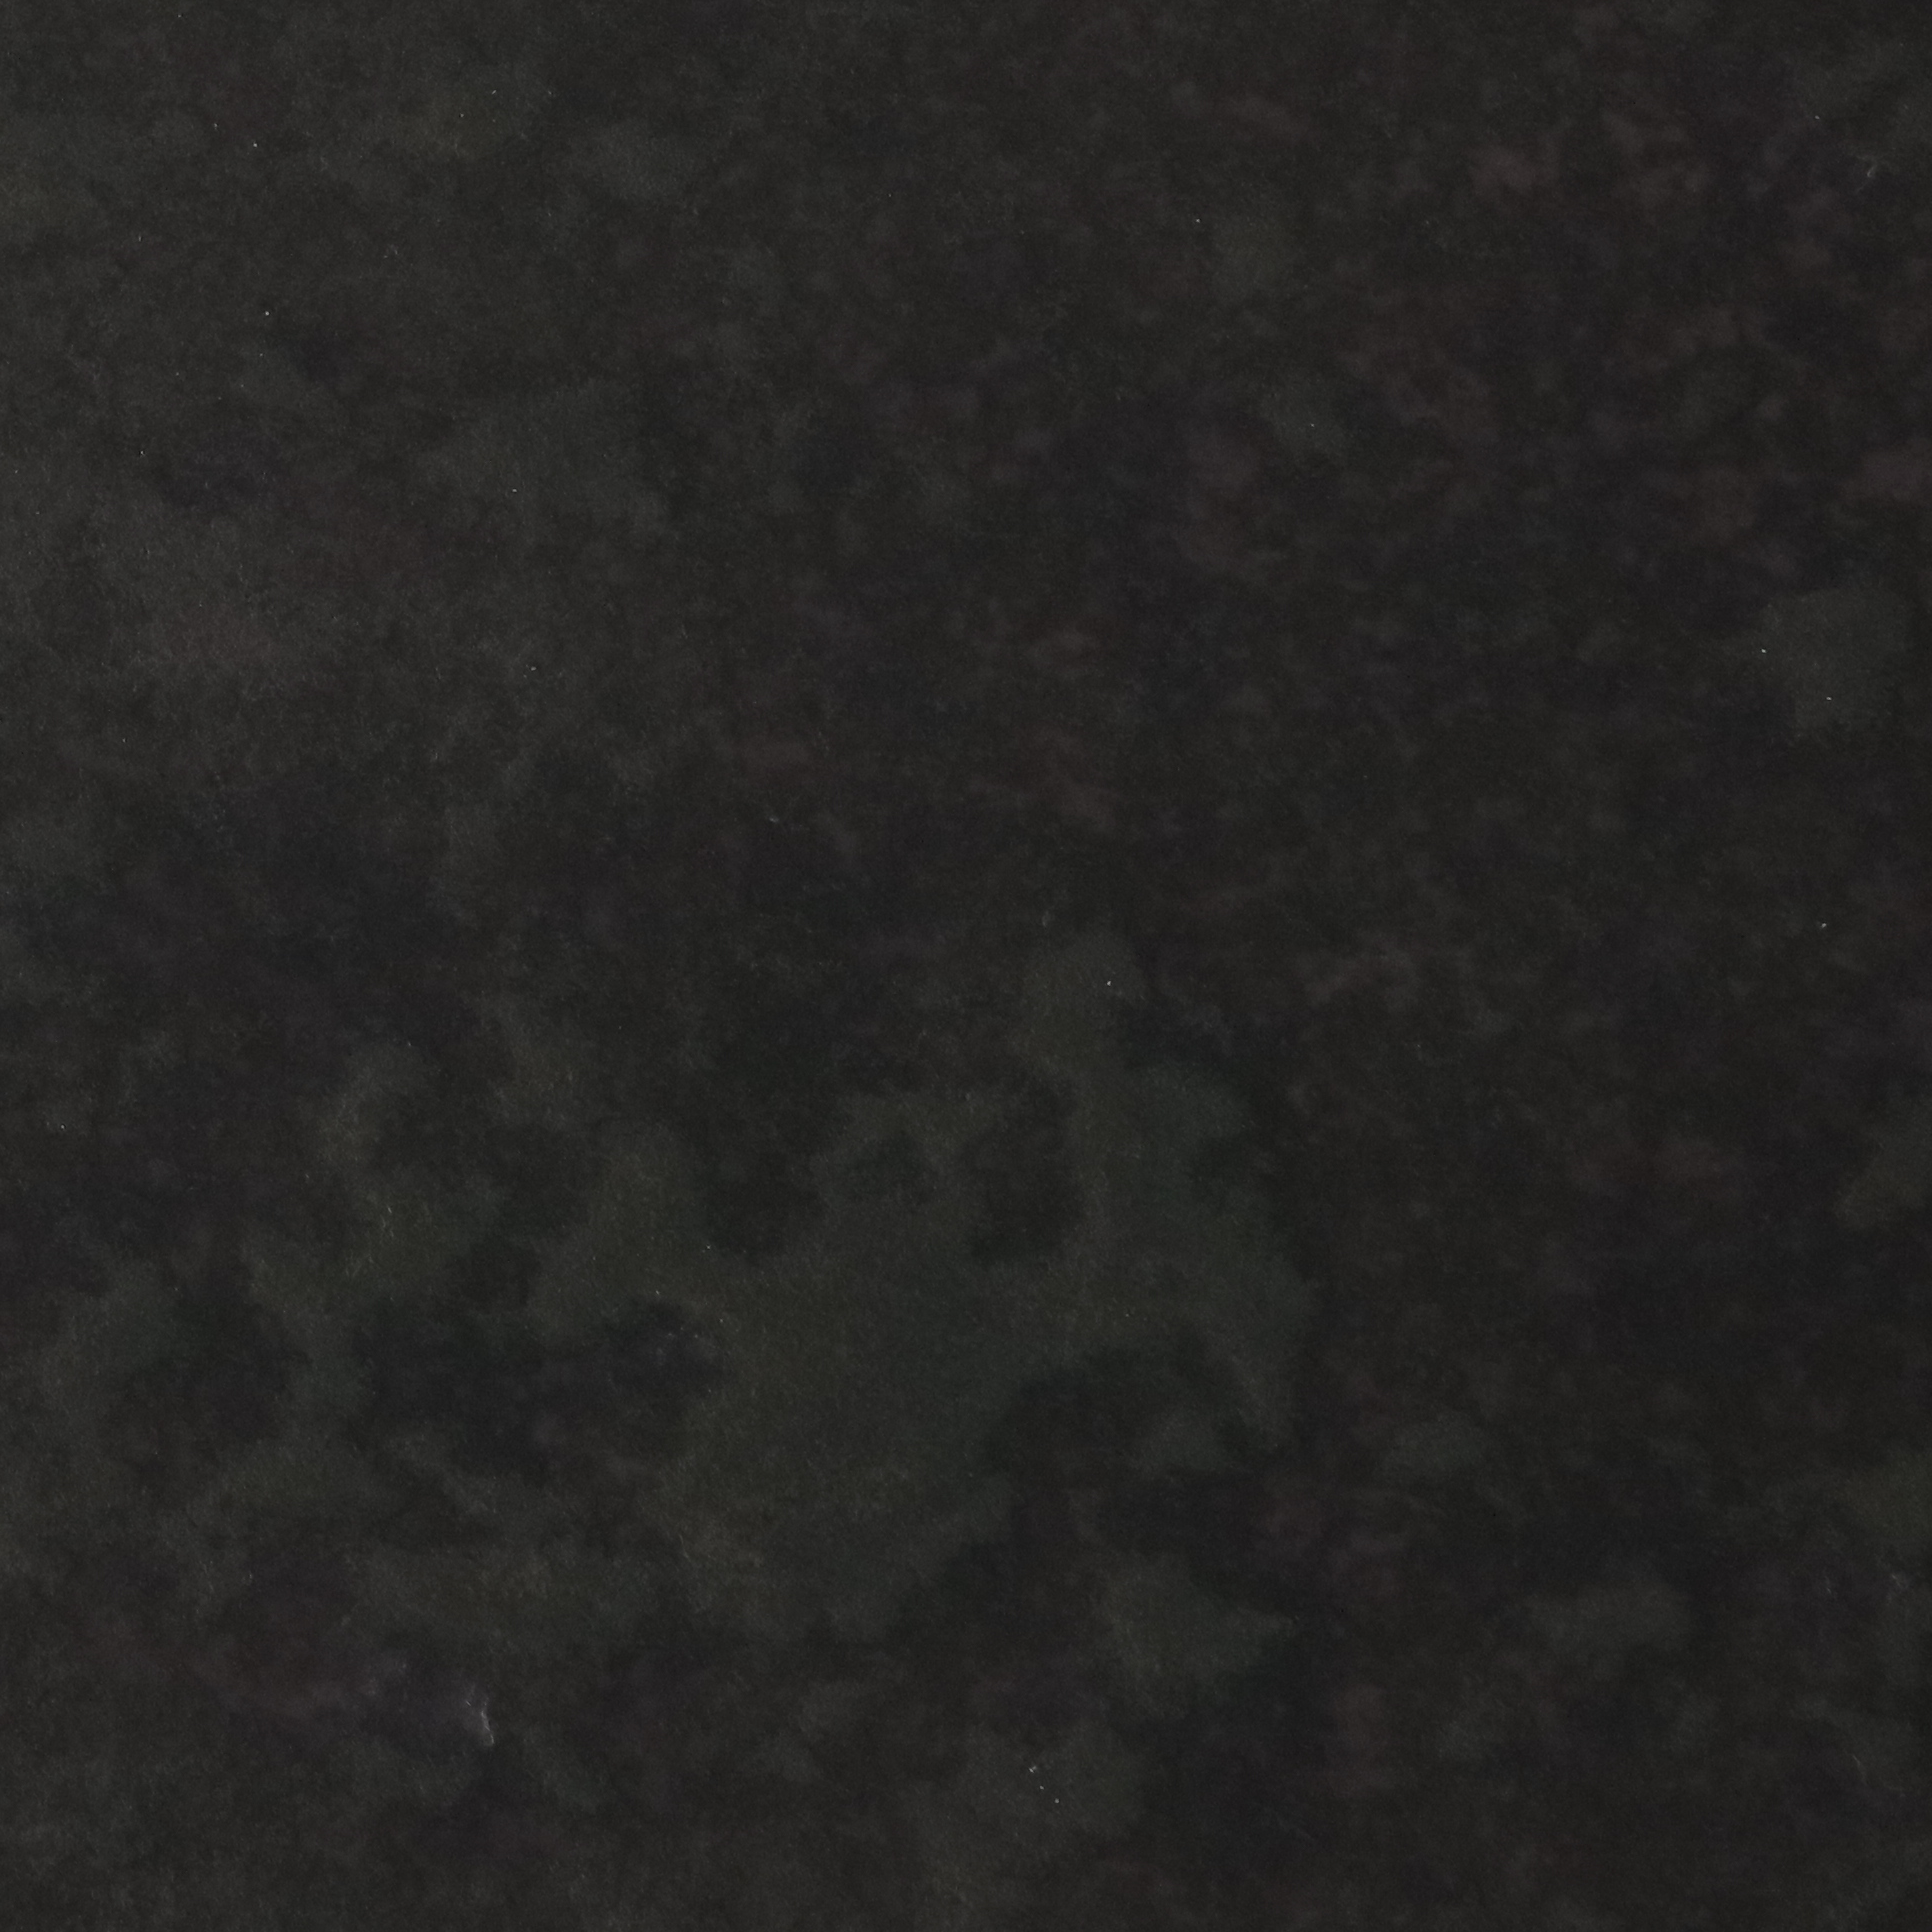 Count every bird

0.